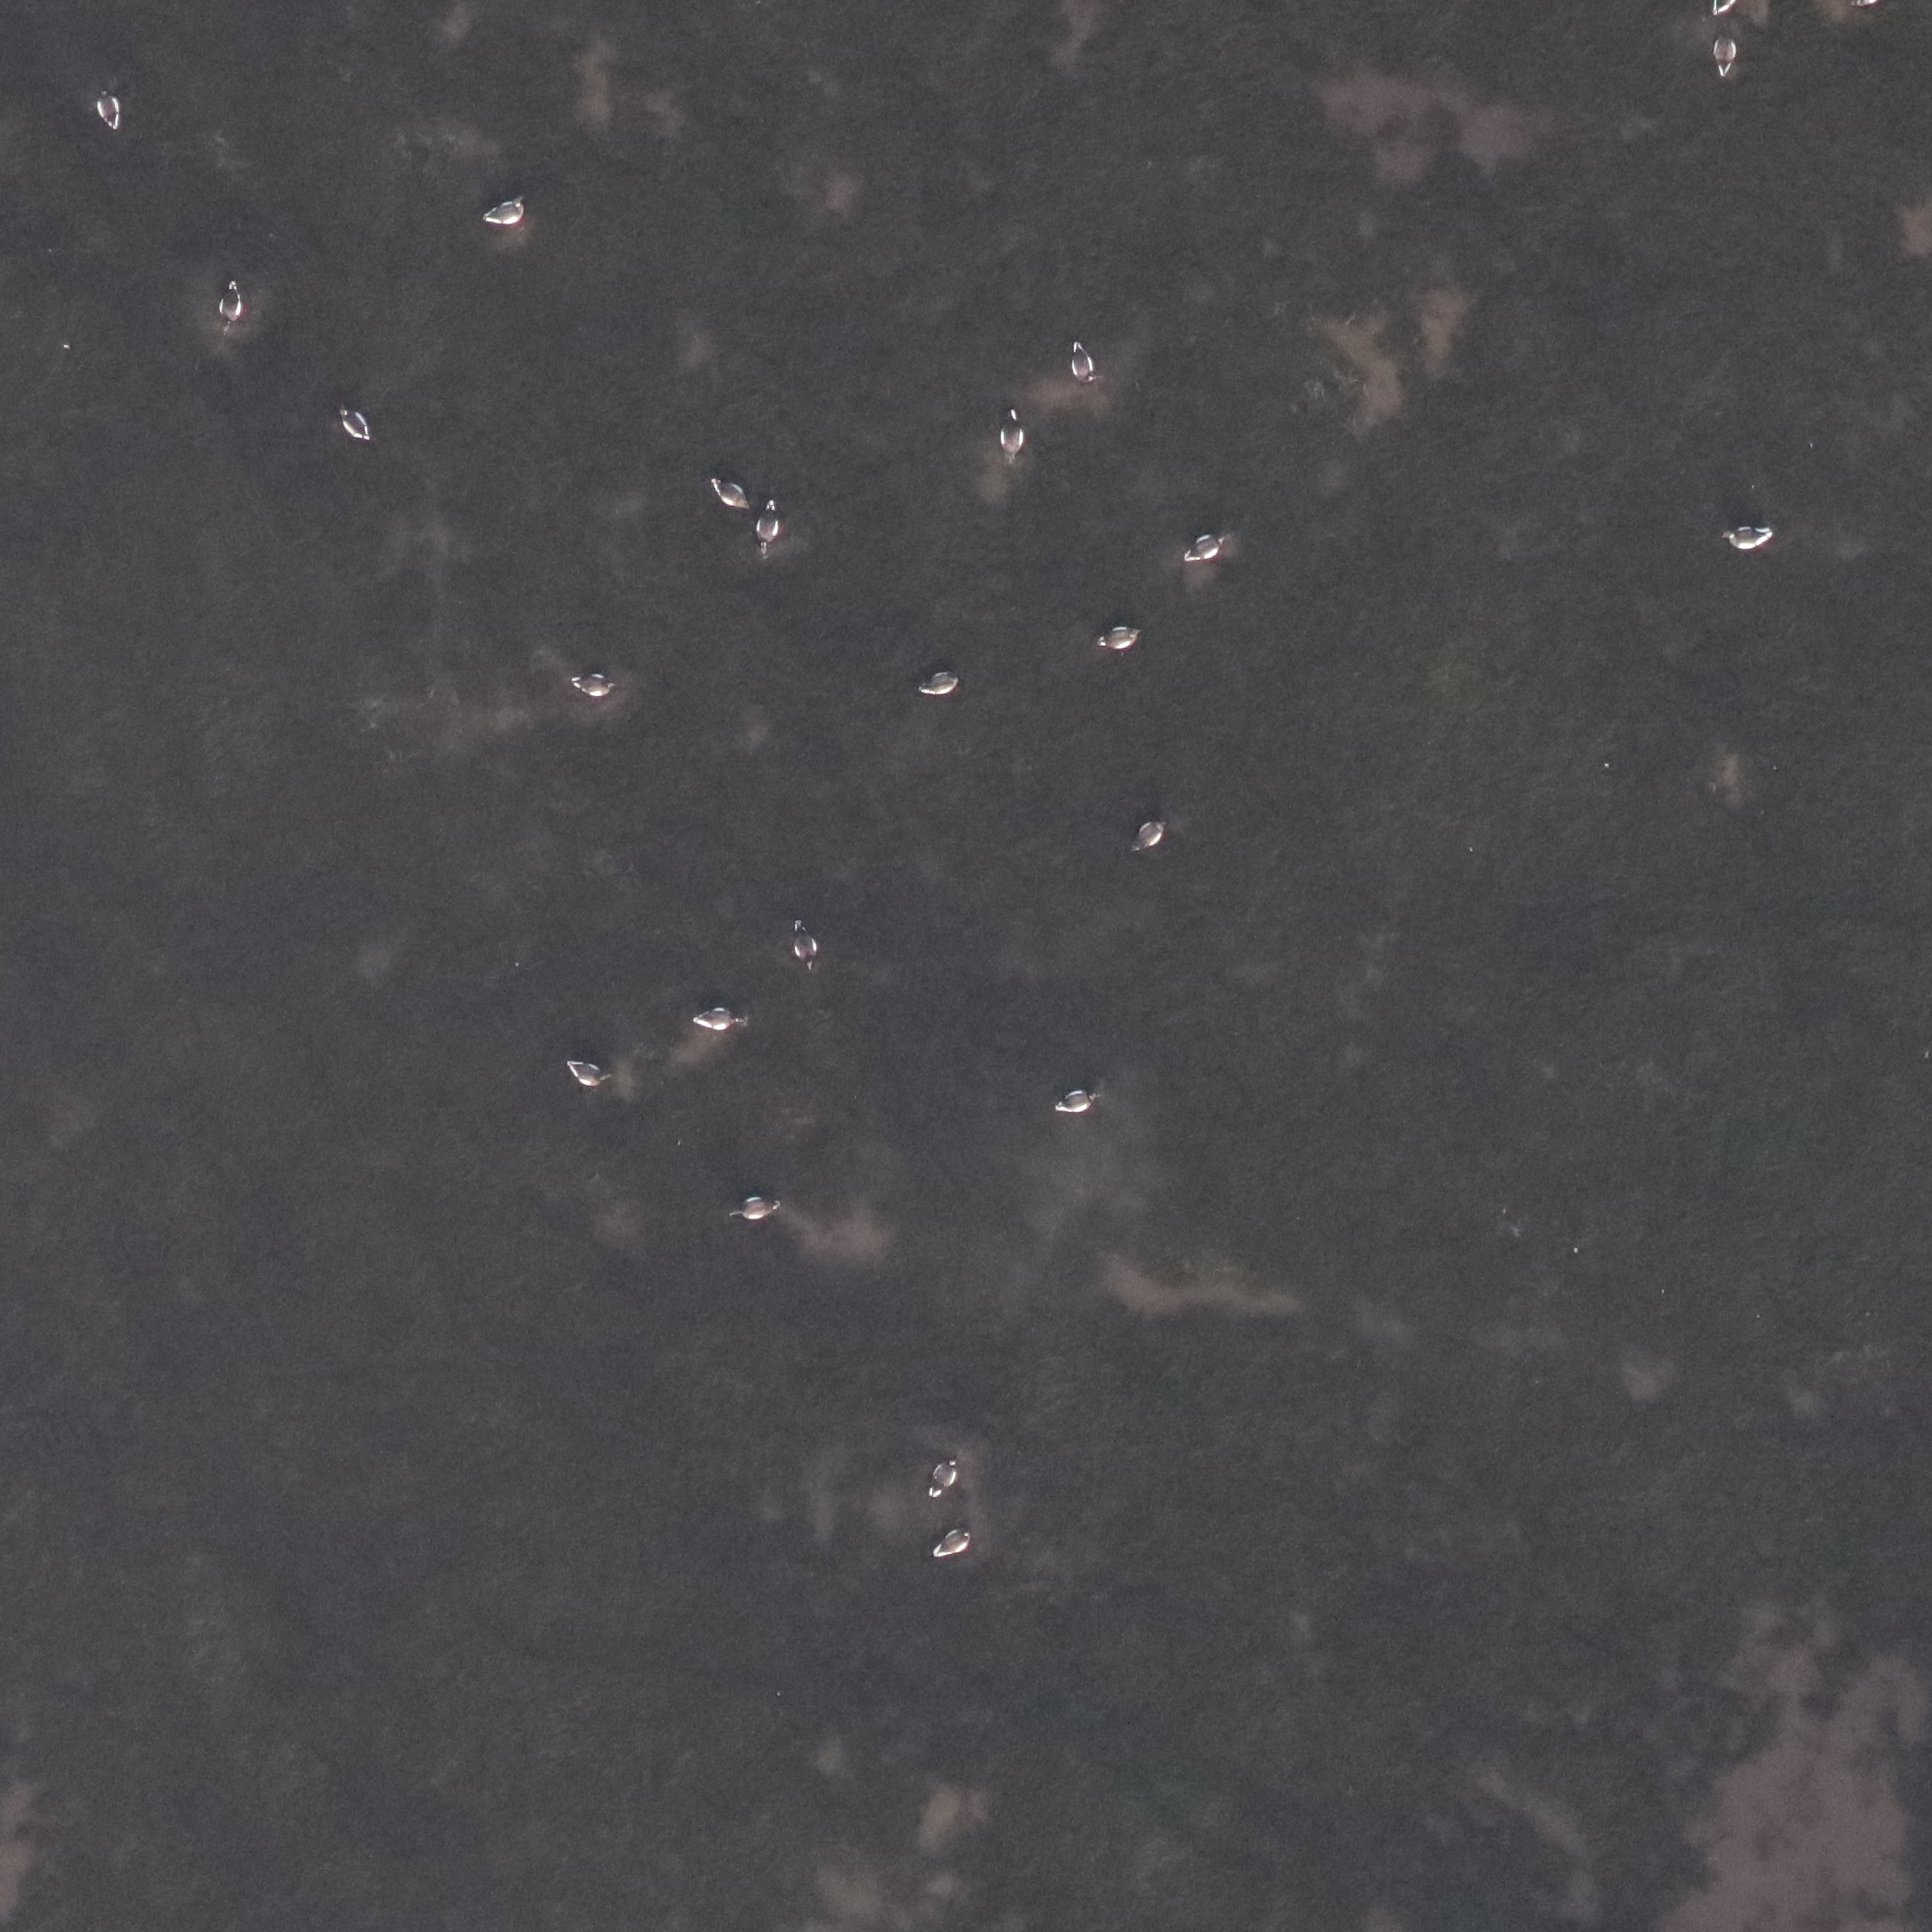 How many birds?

22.